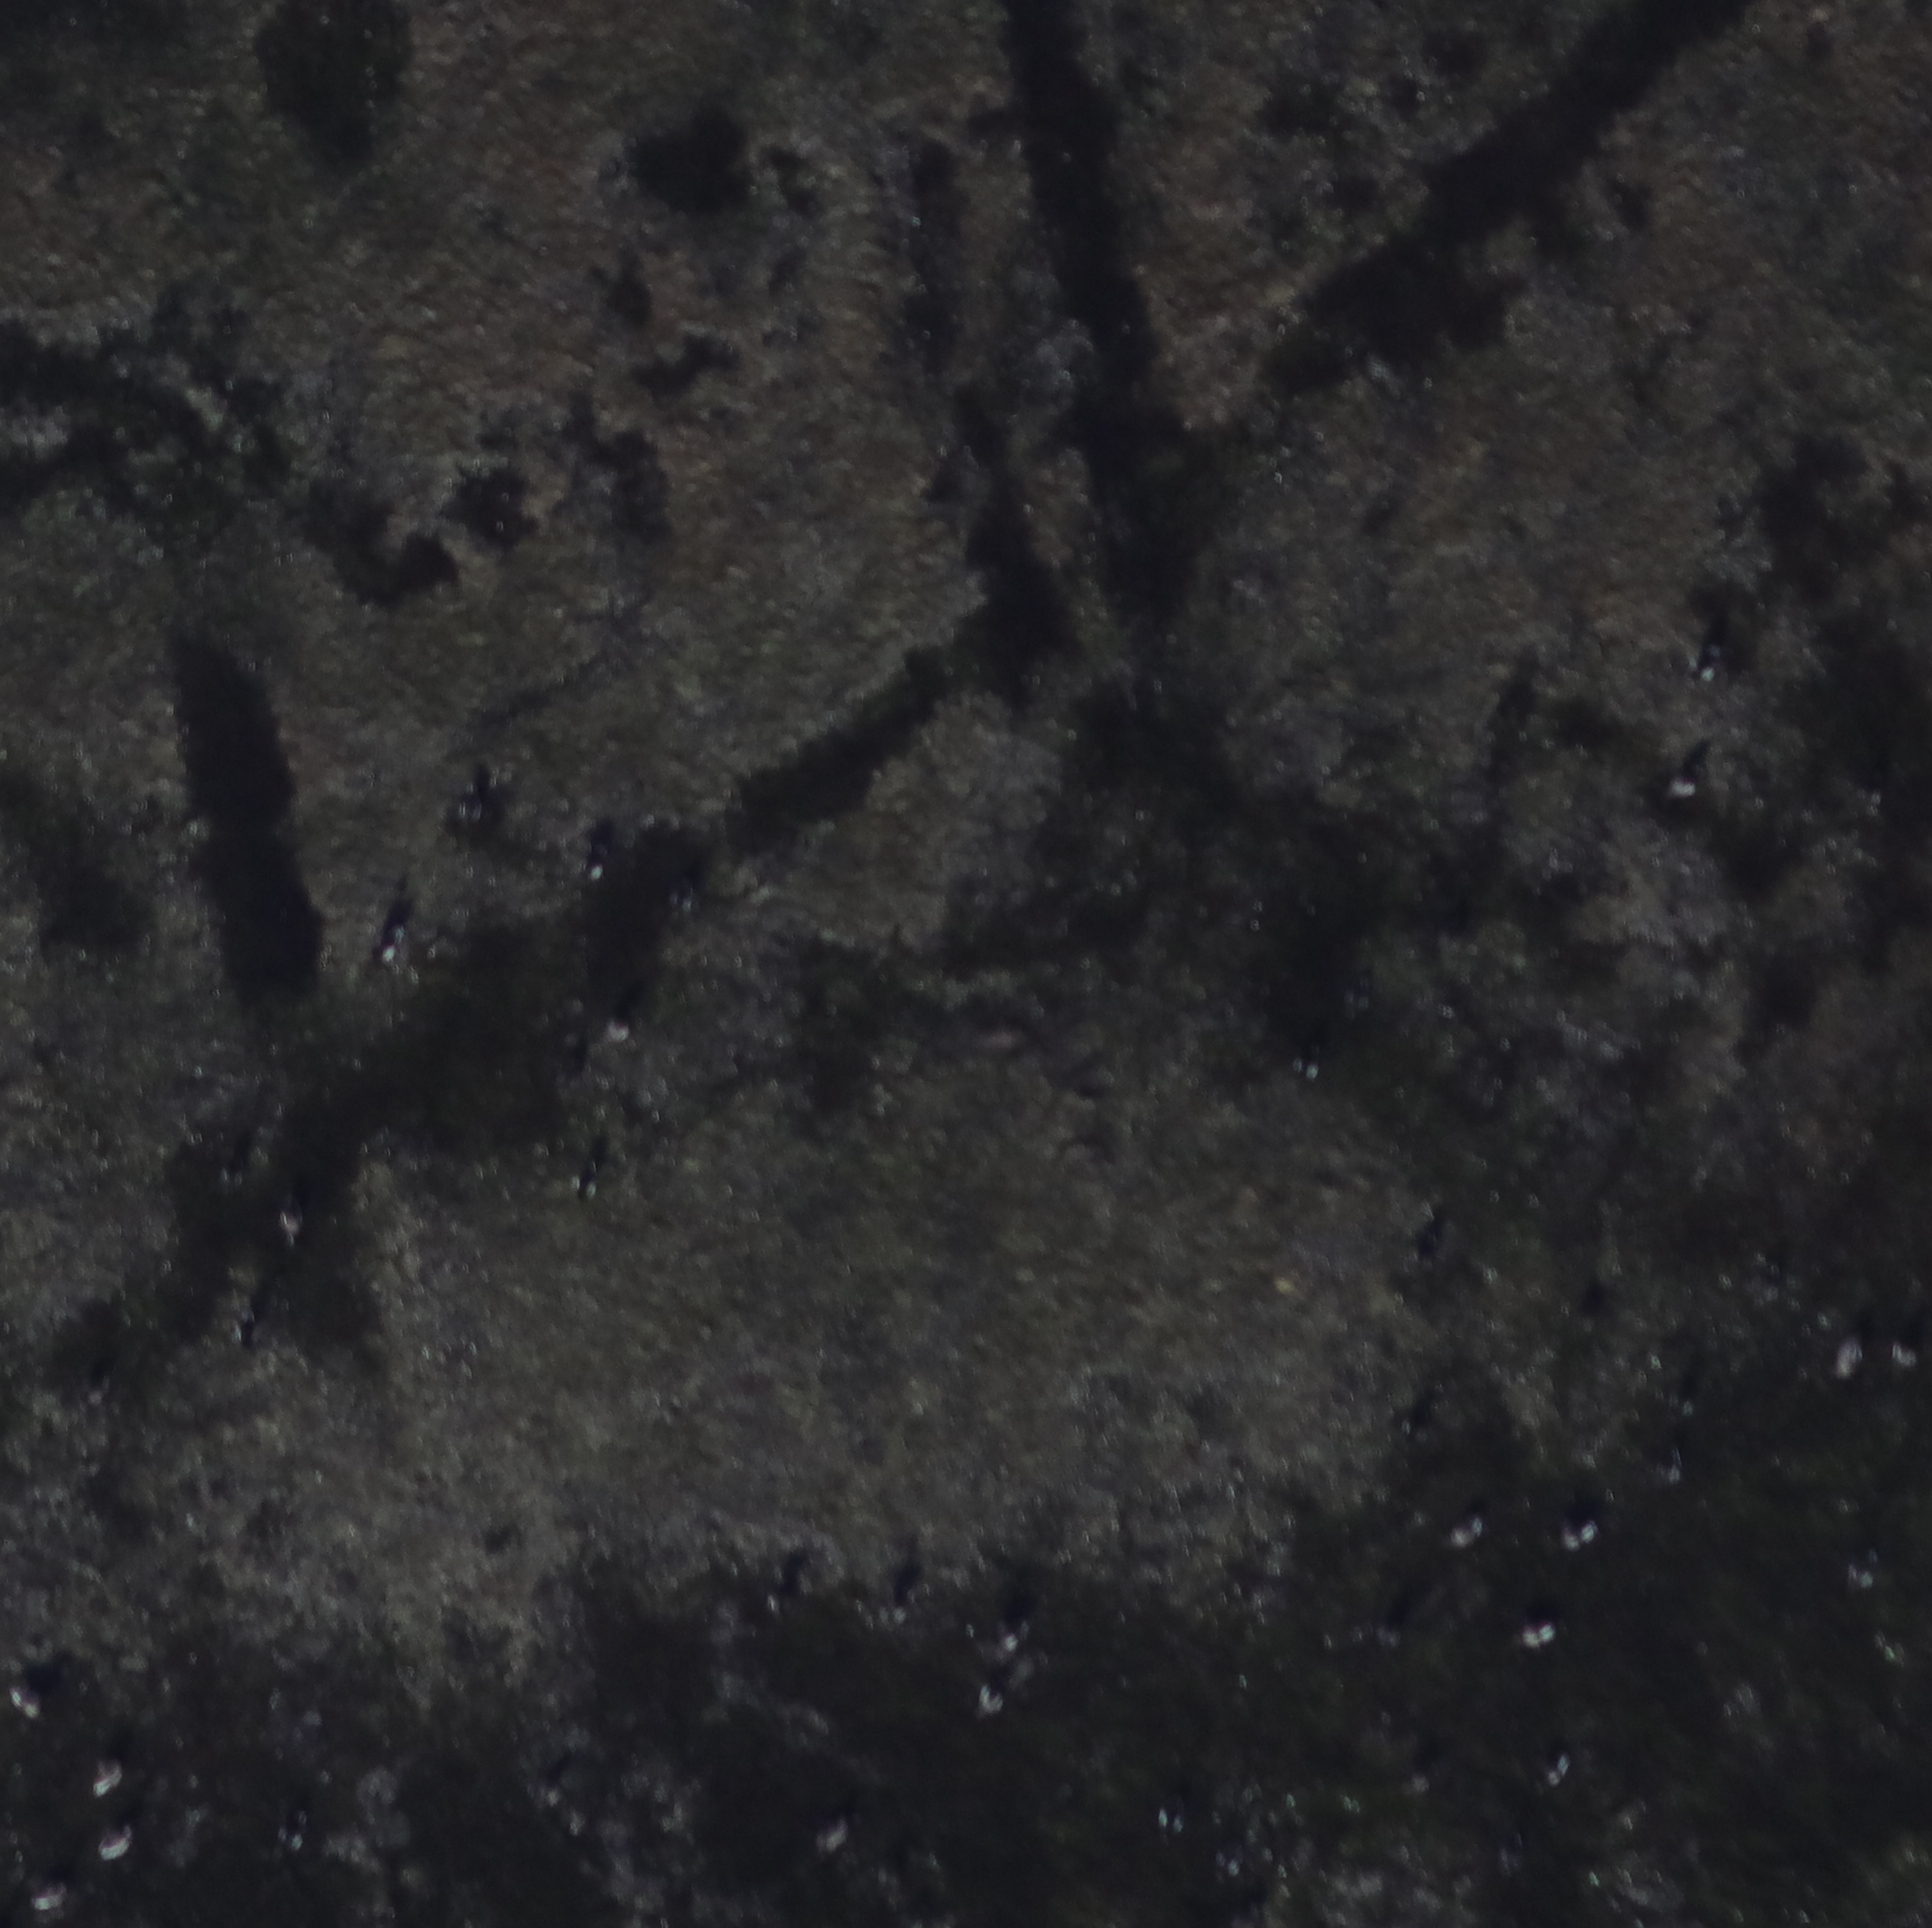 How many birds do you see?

39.